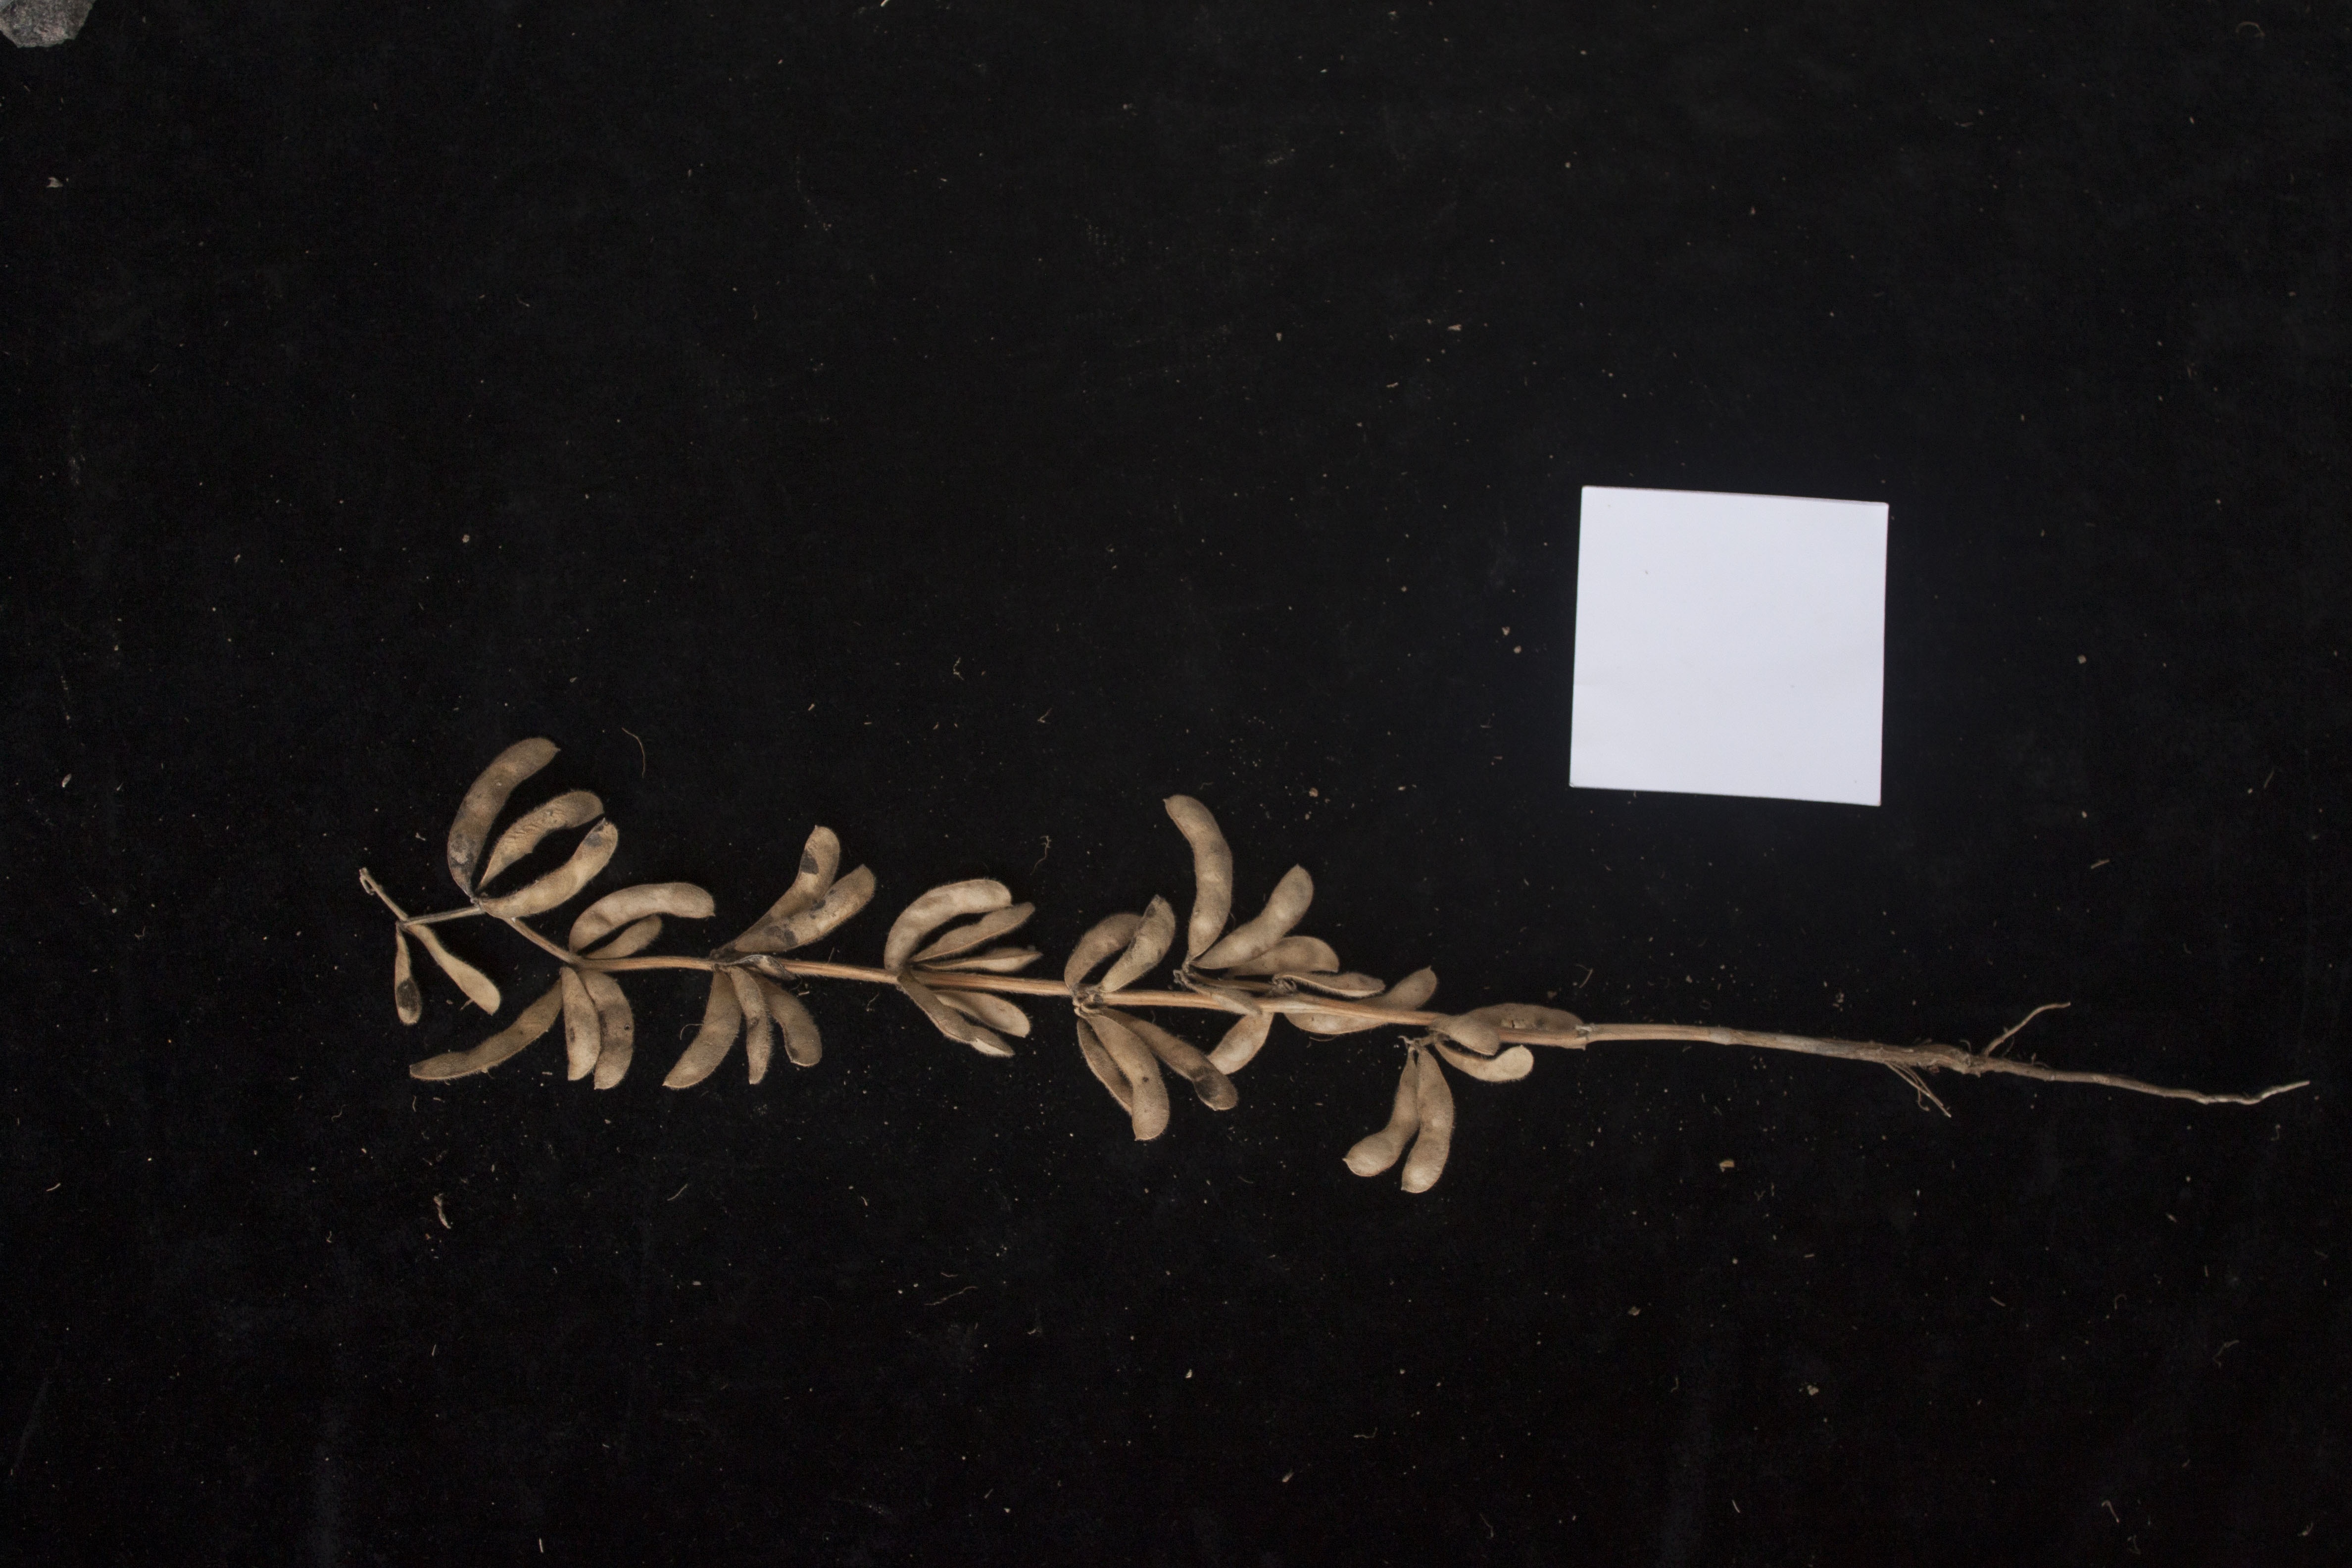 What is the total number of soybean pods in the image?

37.